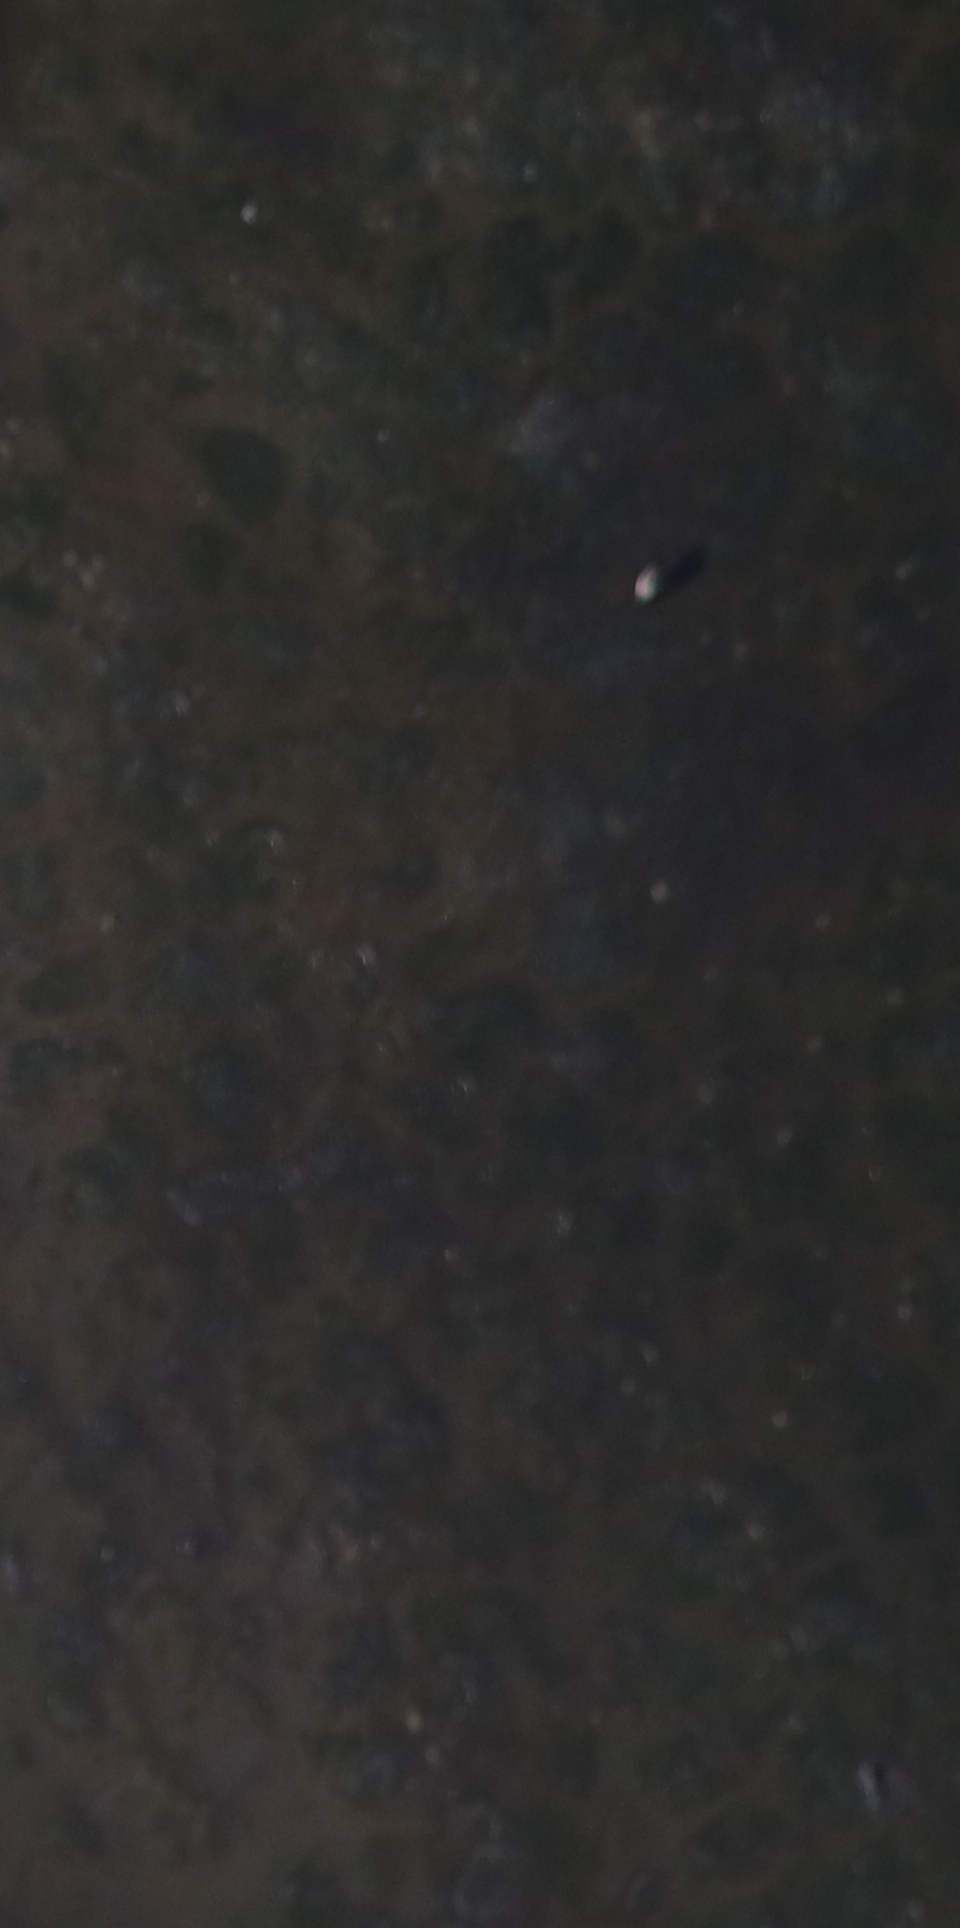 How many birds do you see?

1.